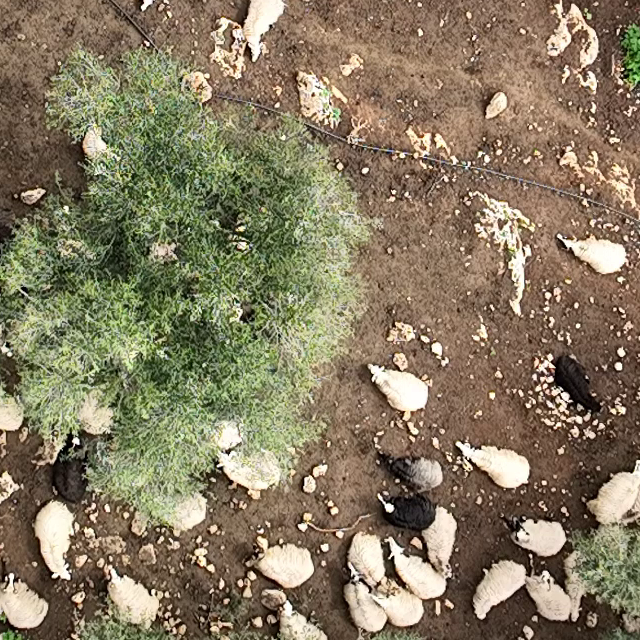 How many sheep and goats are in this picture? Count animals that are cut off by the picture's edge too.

32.